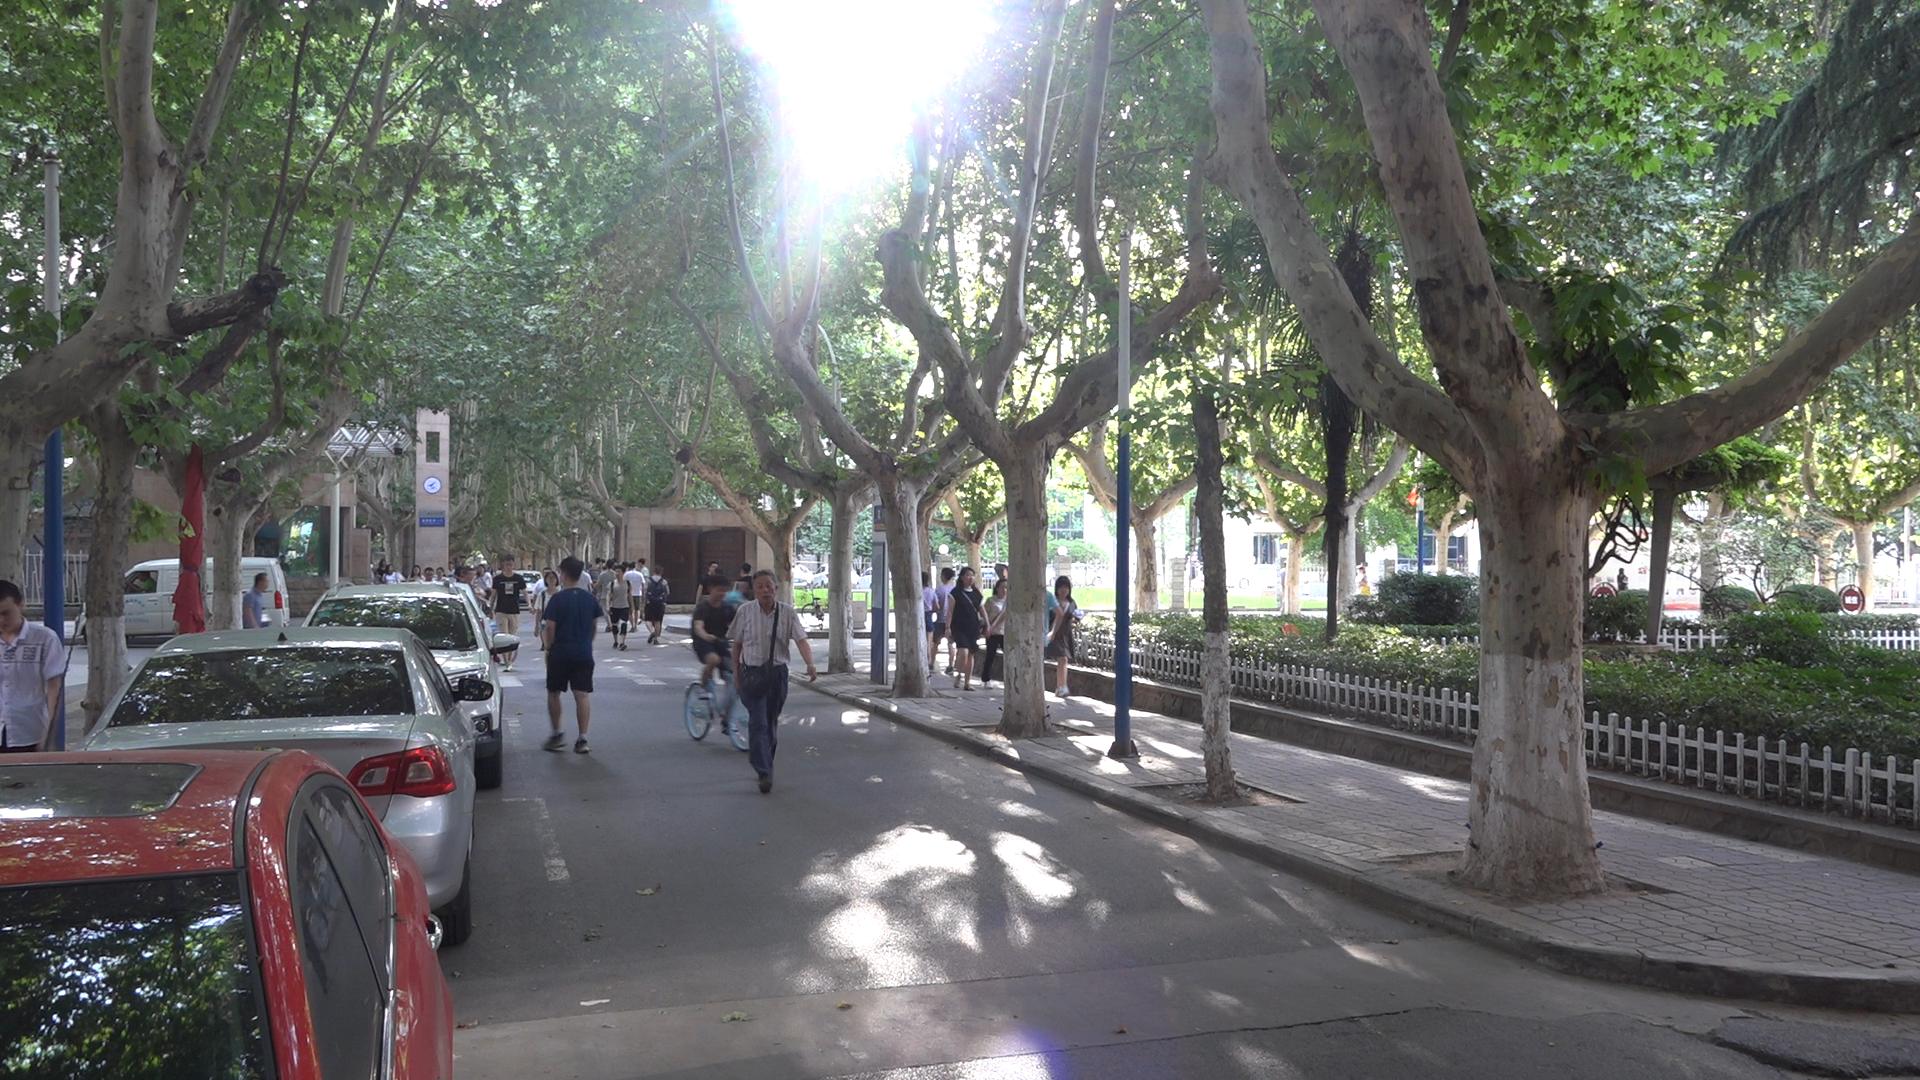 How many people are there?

35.